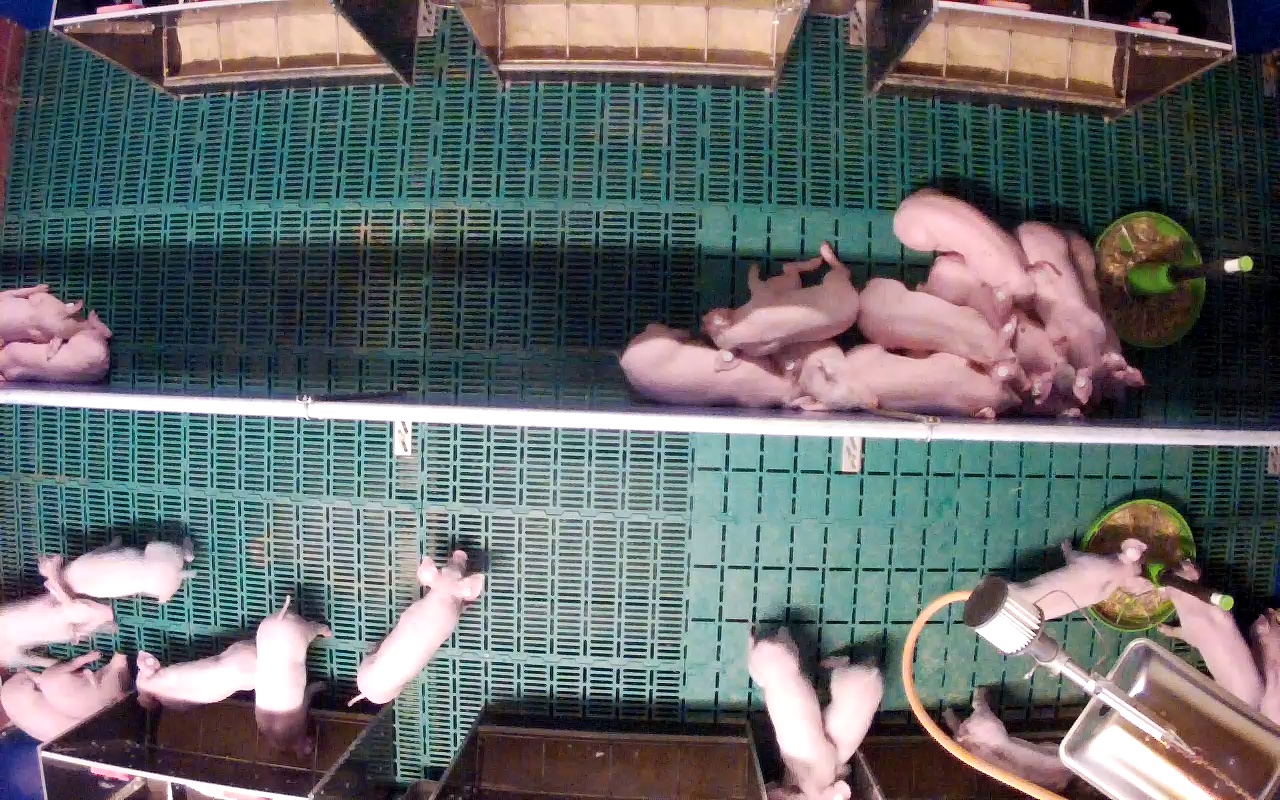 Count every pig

25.